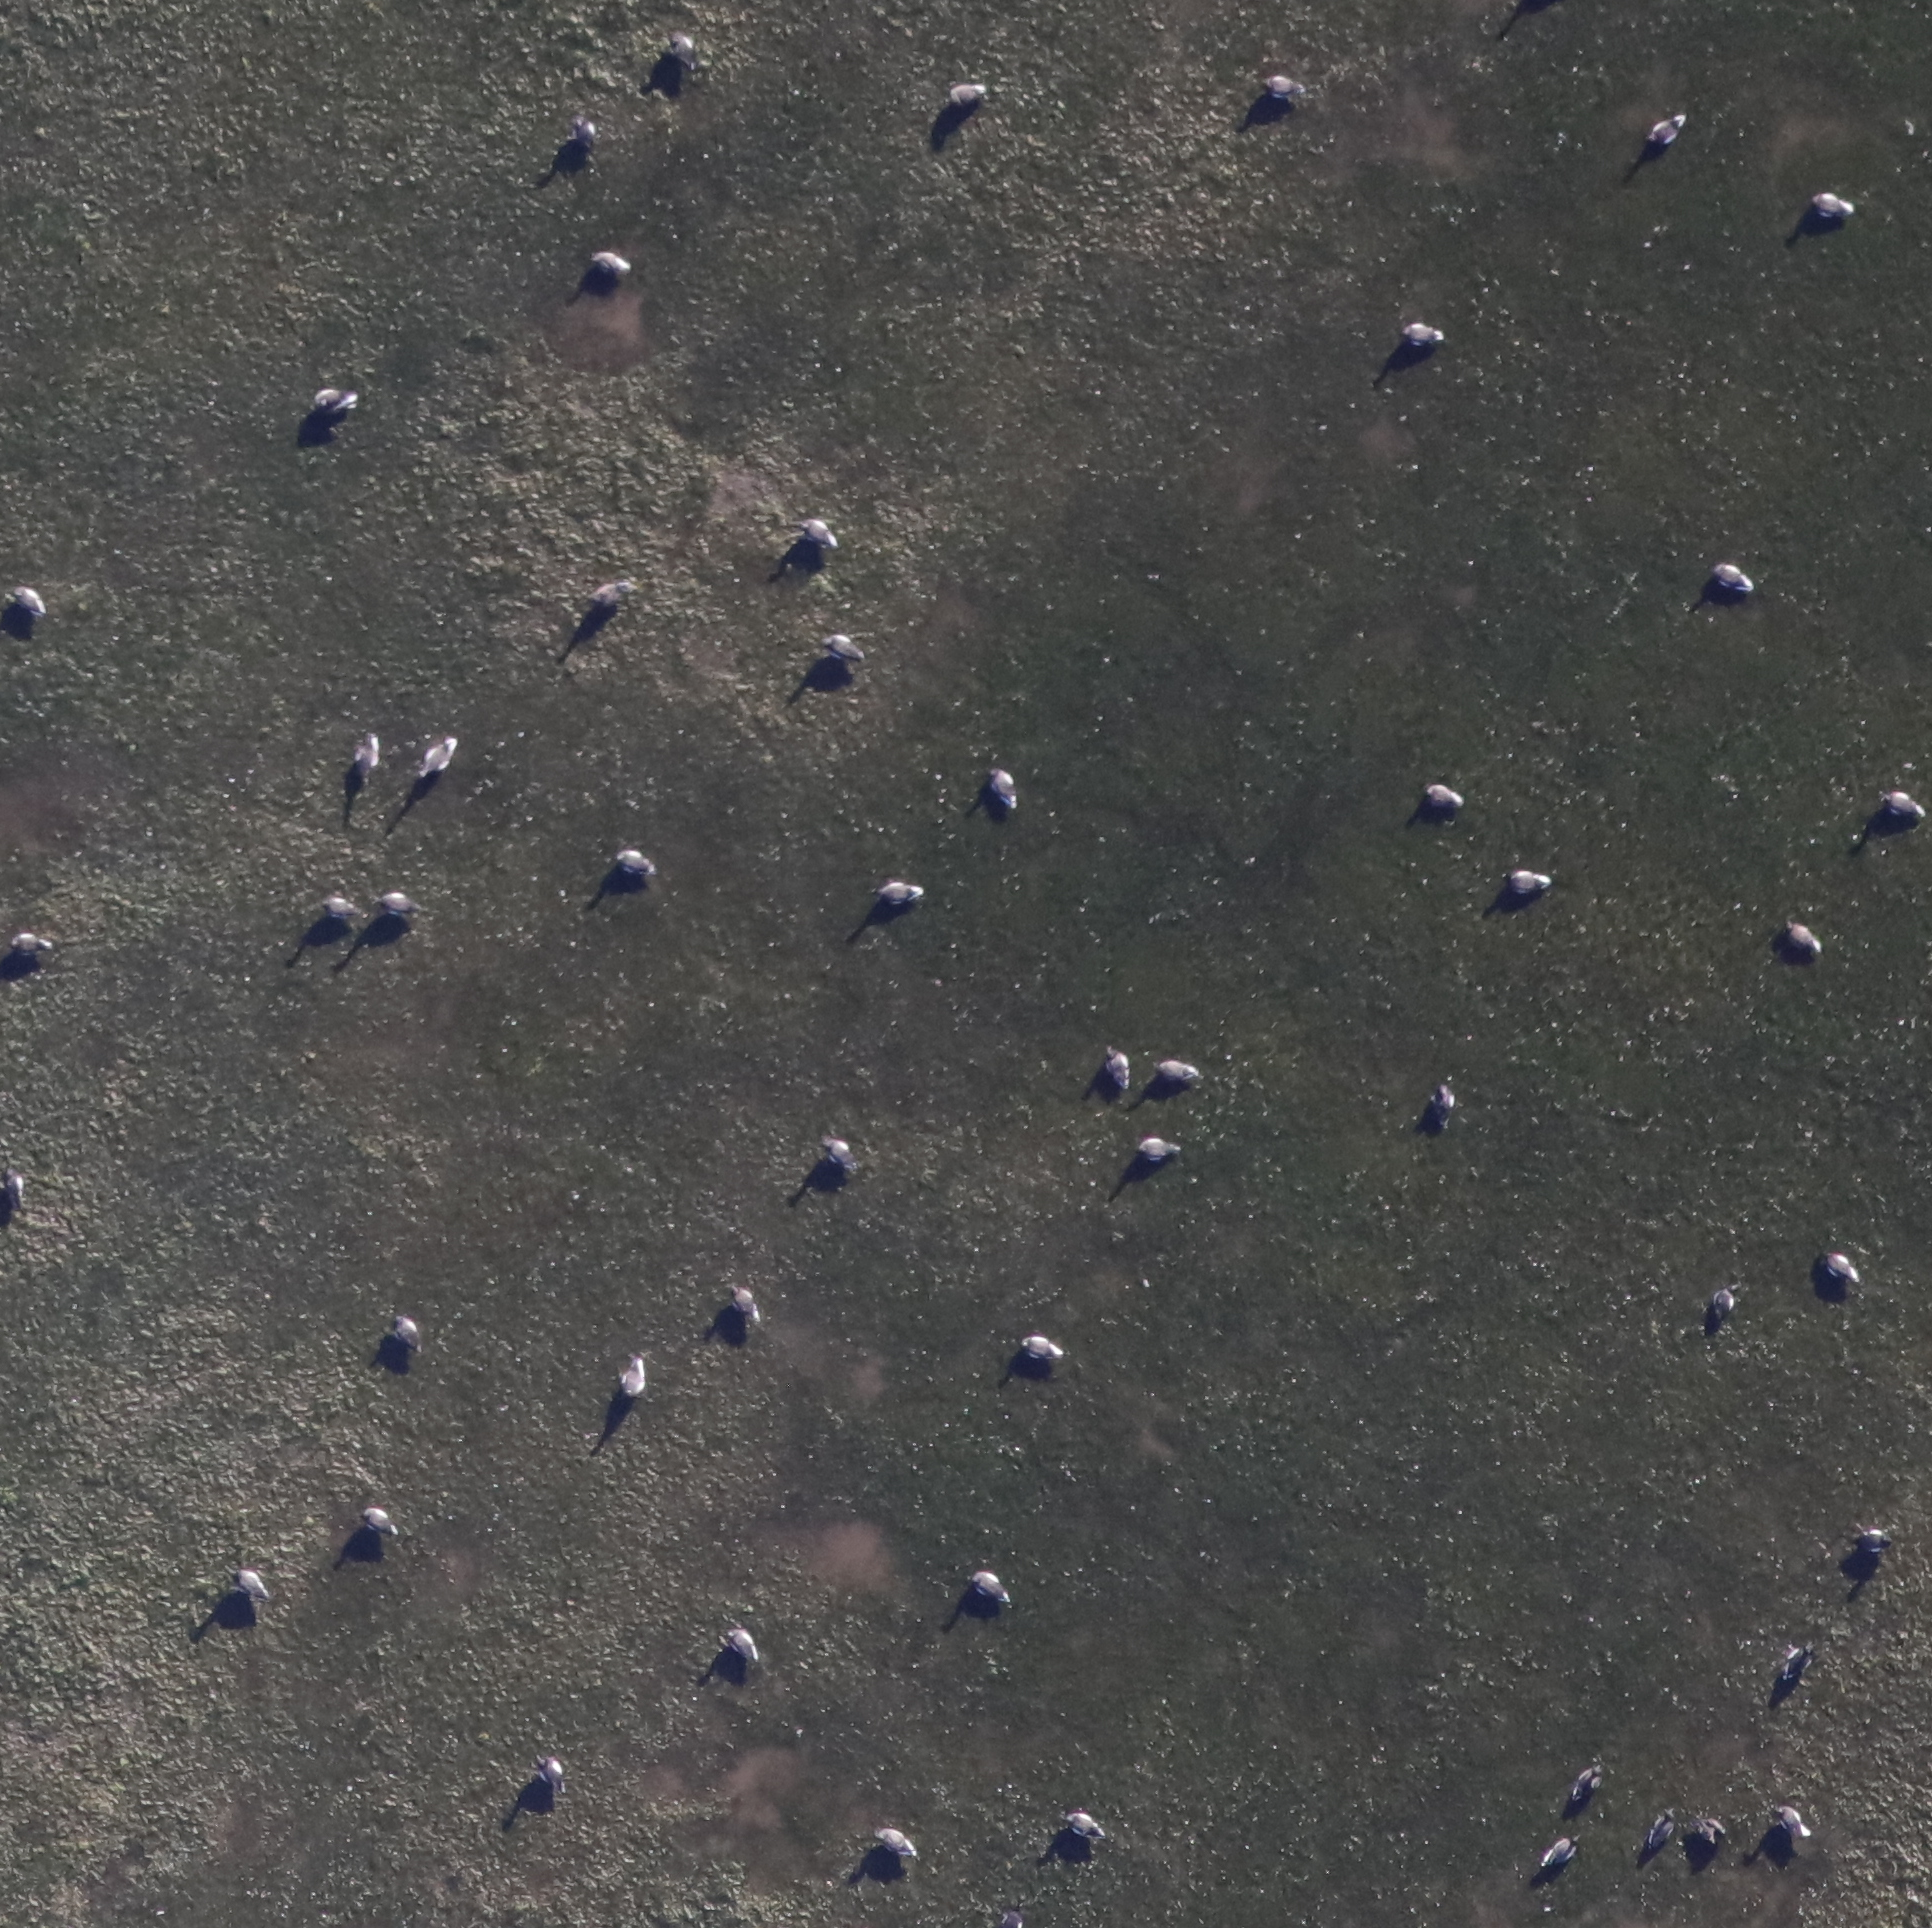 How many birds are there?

52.